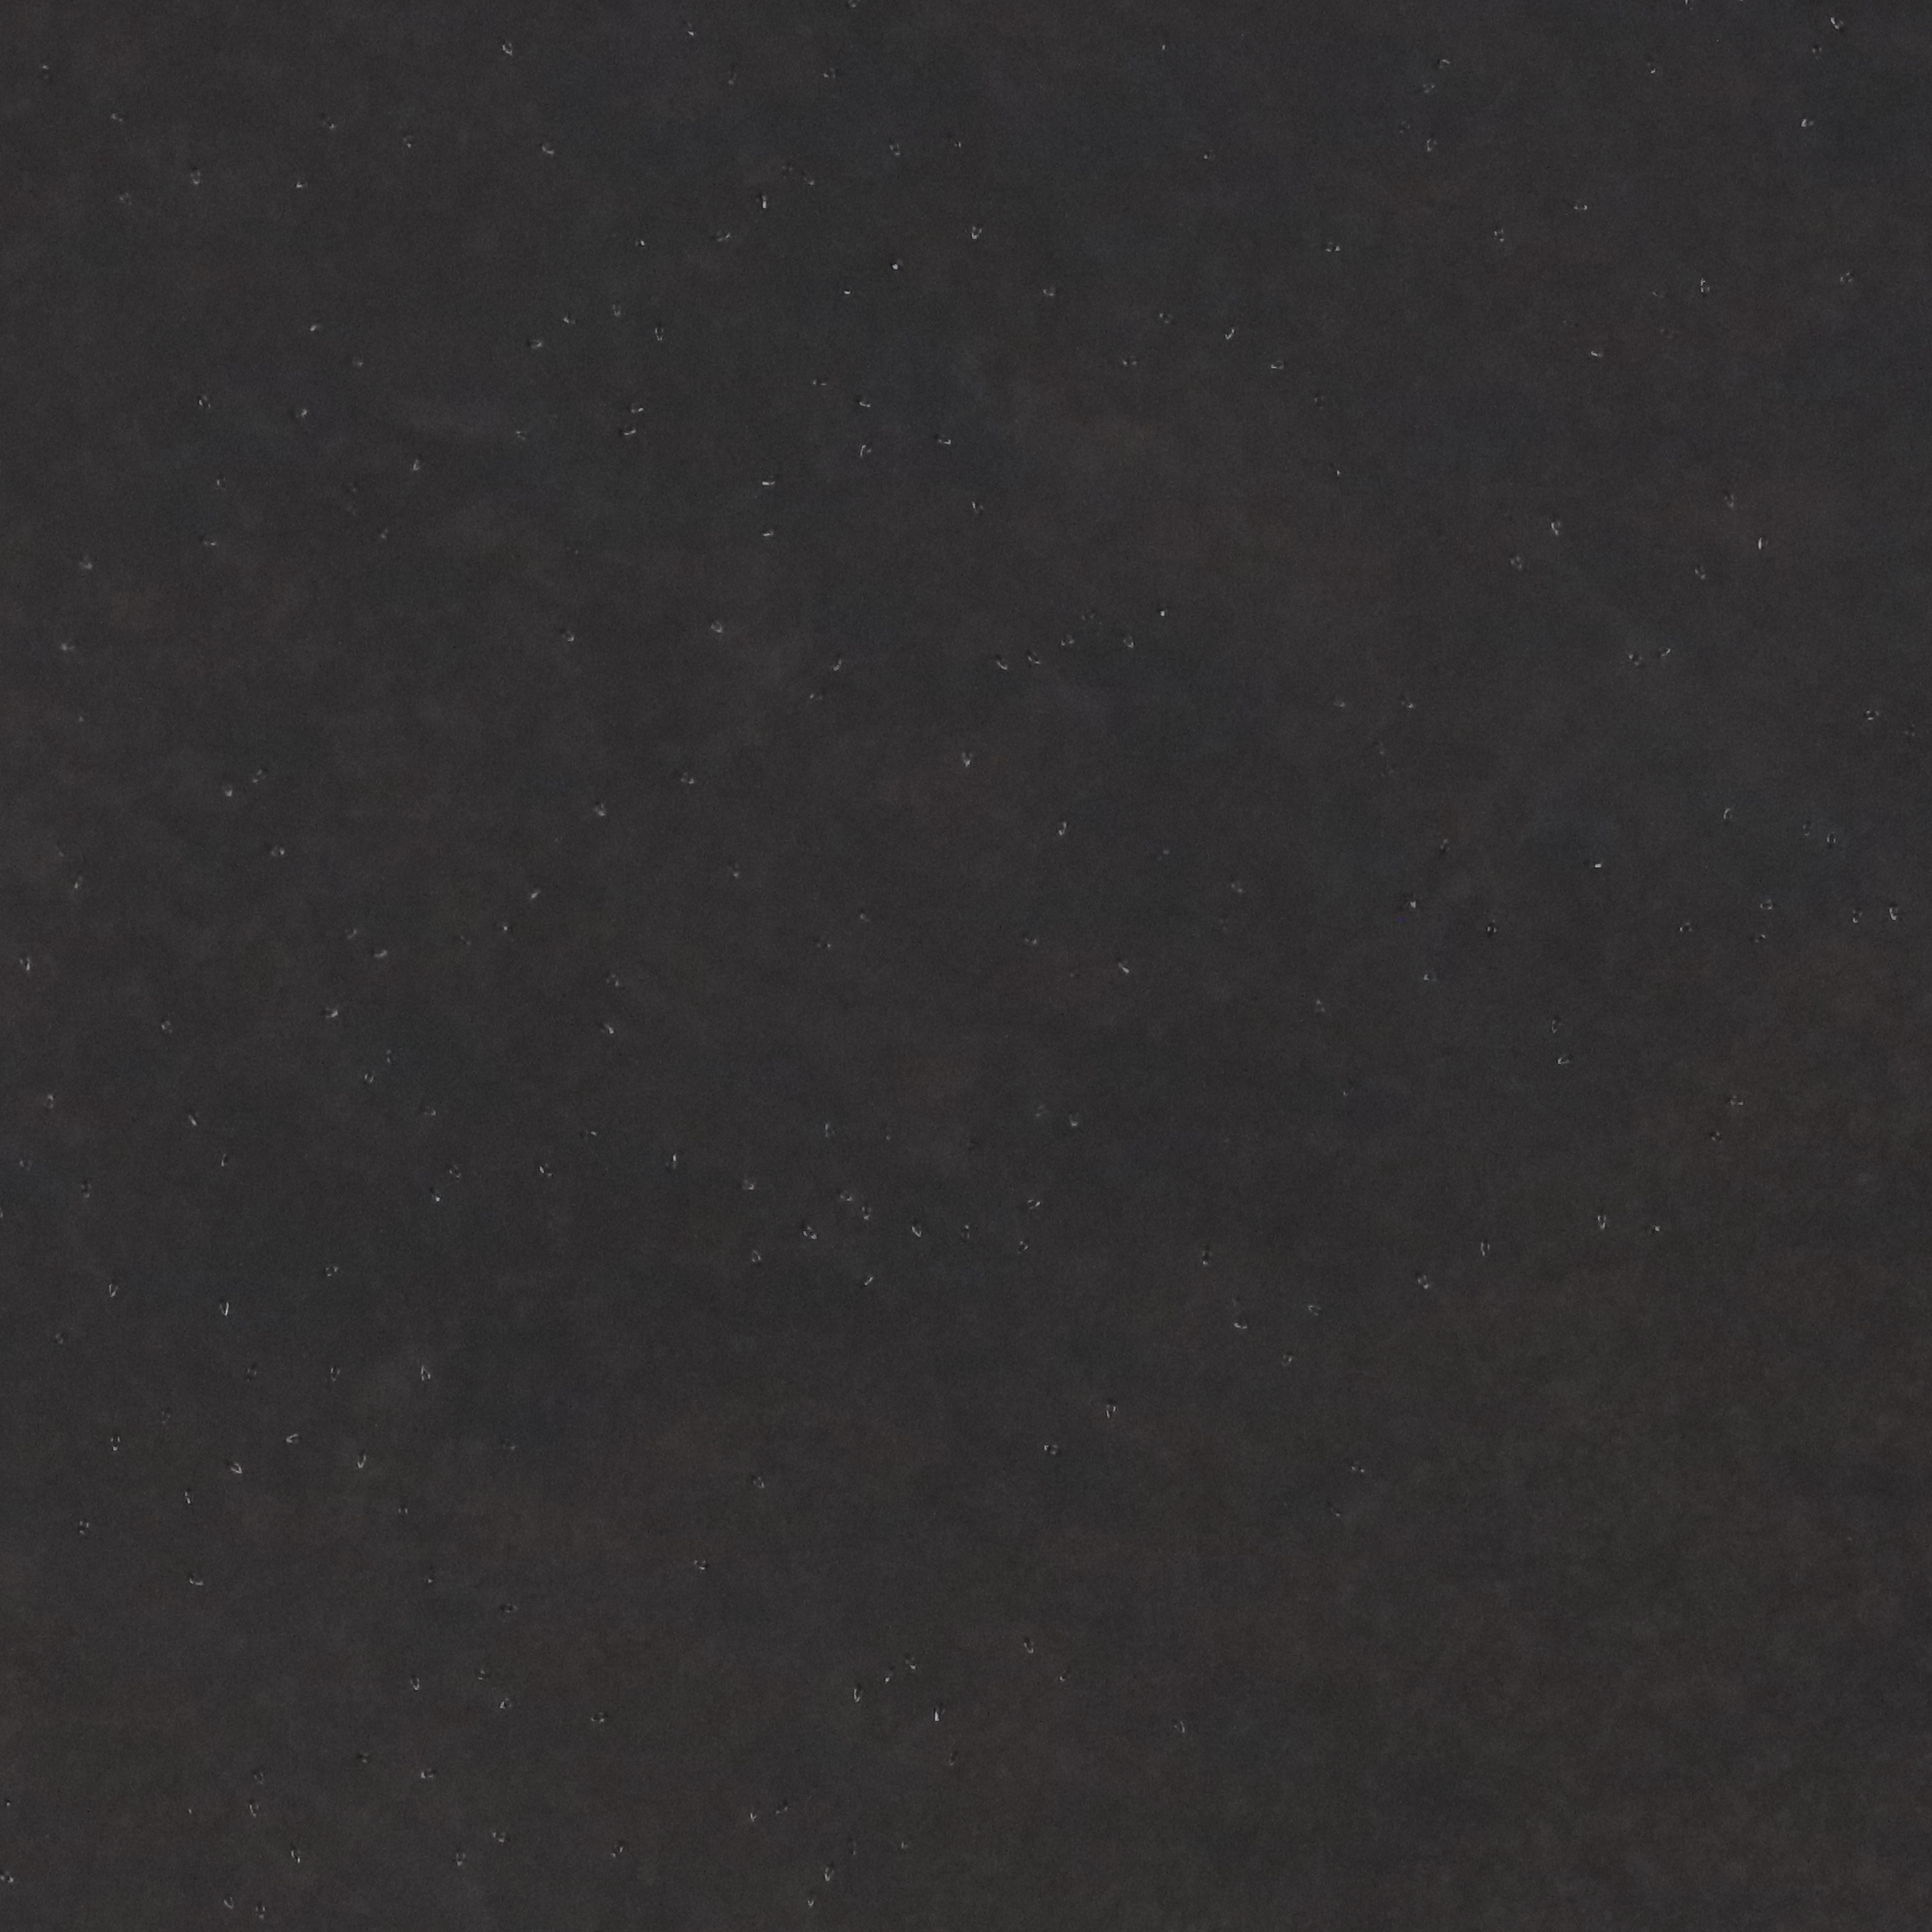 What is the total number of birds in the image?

233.